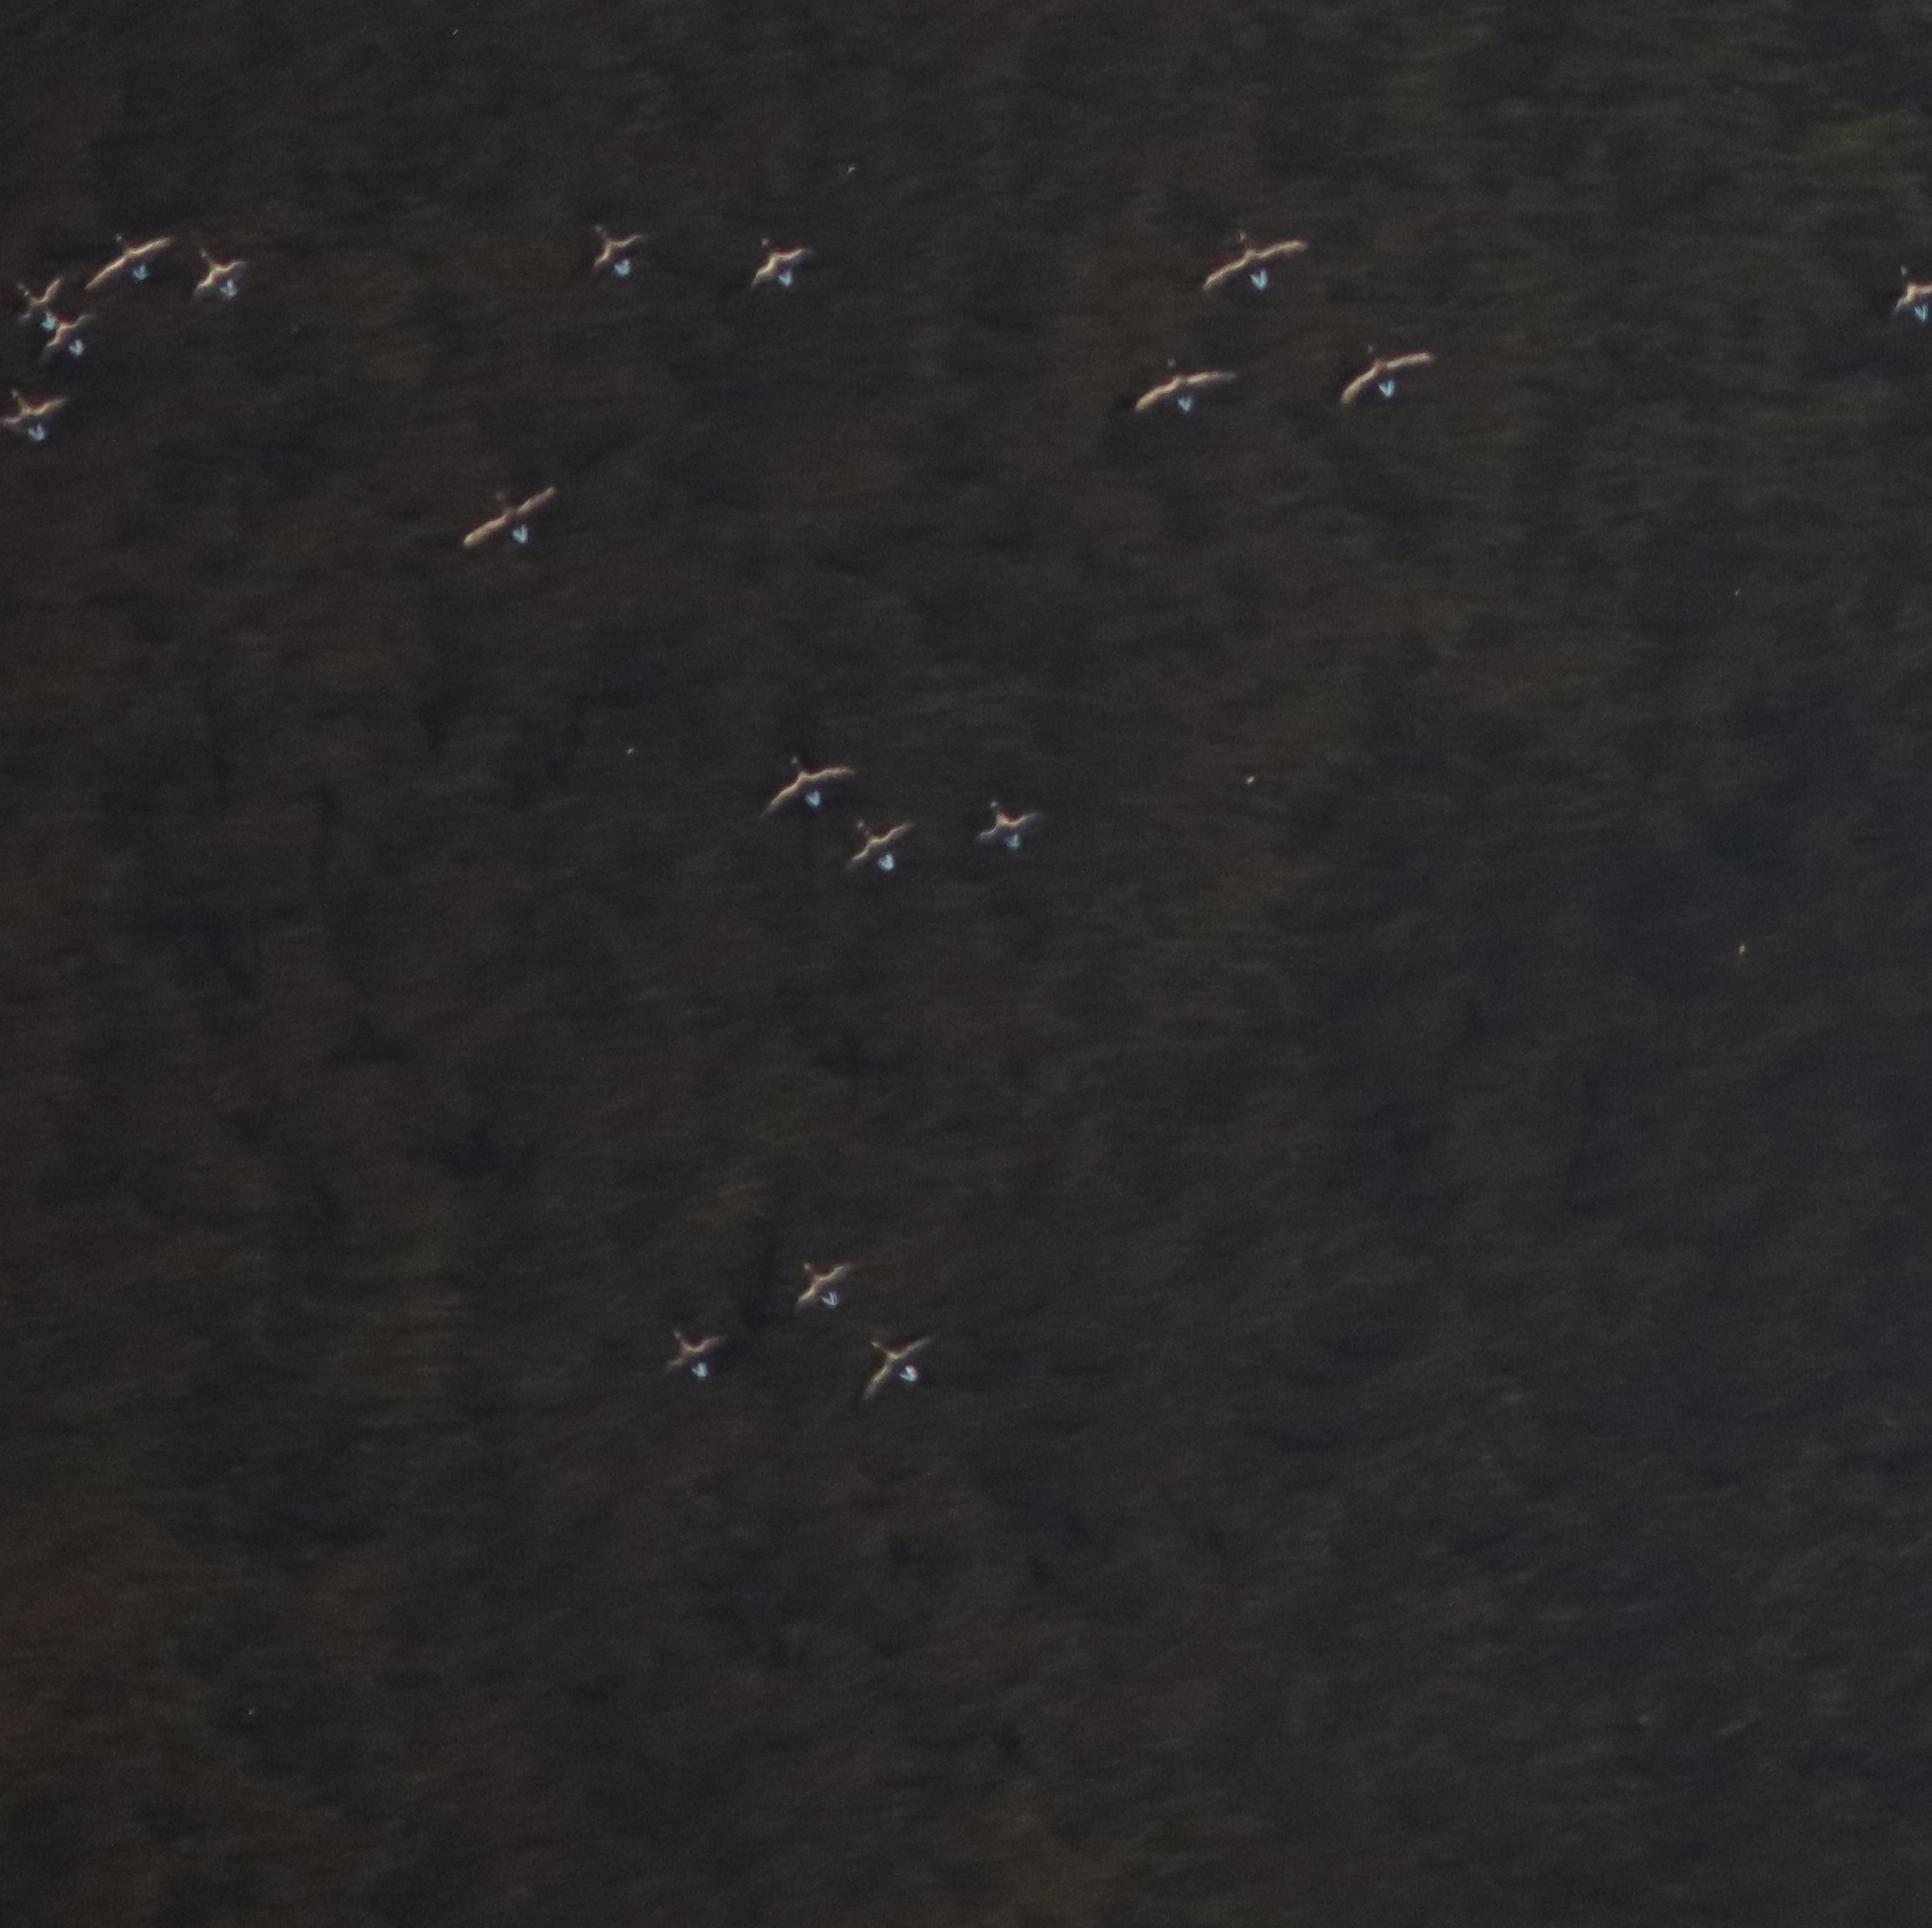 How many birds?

18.